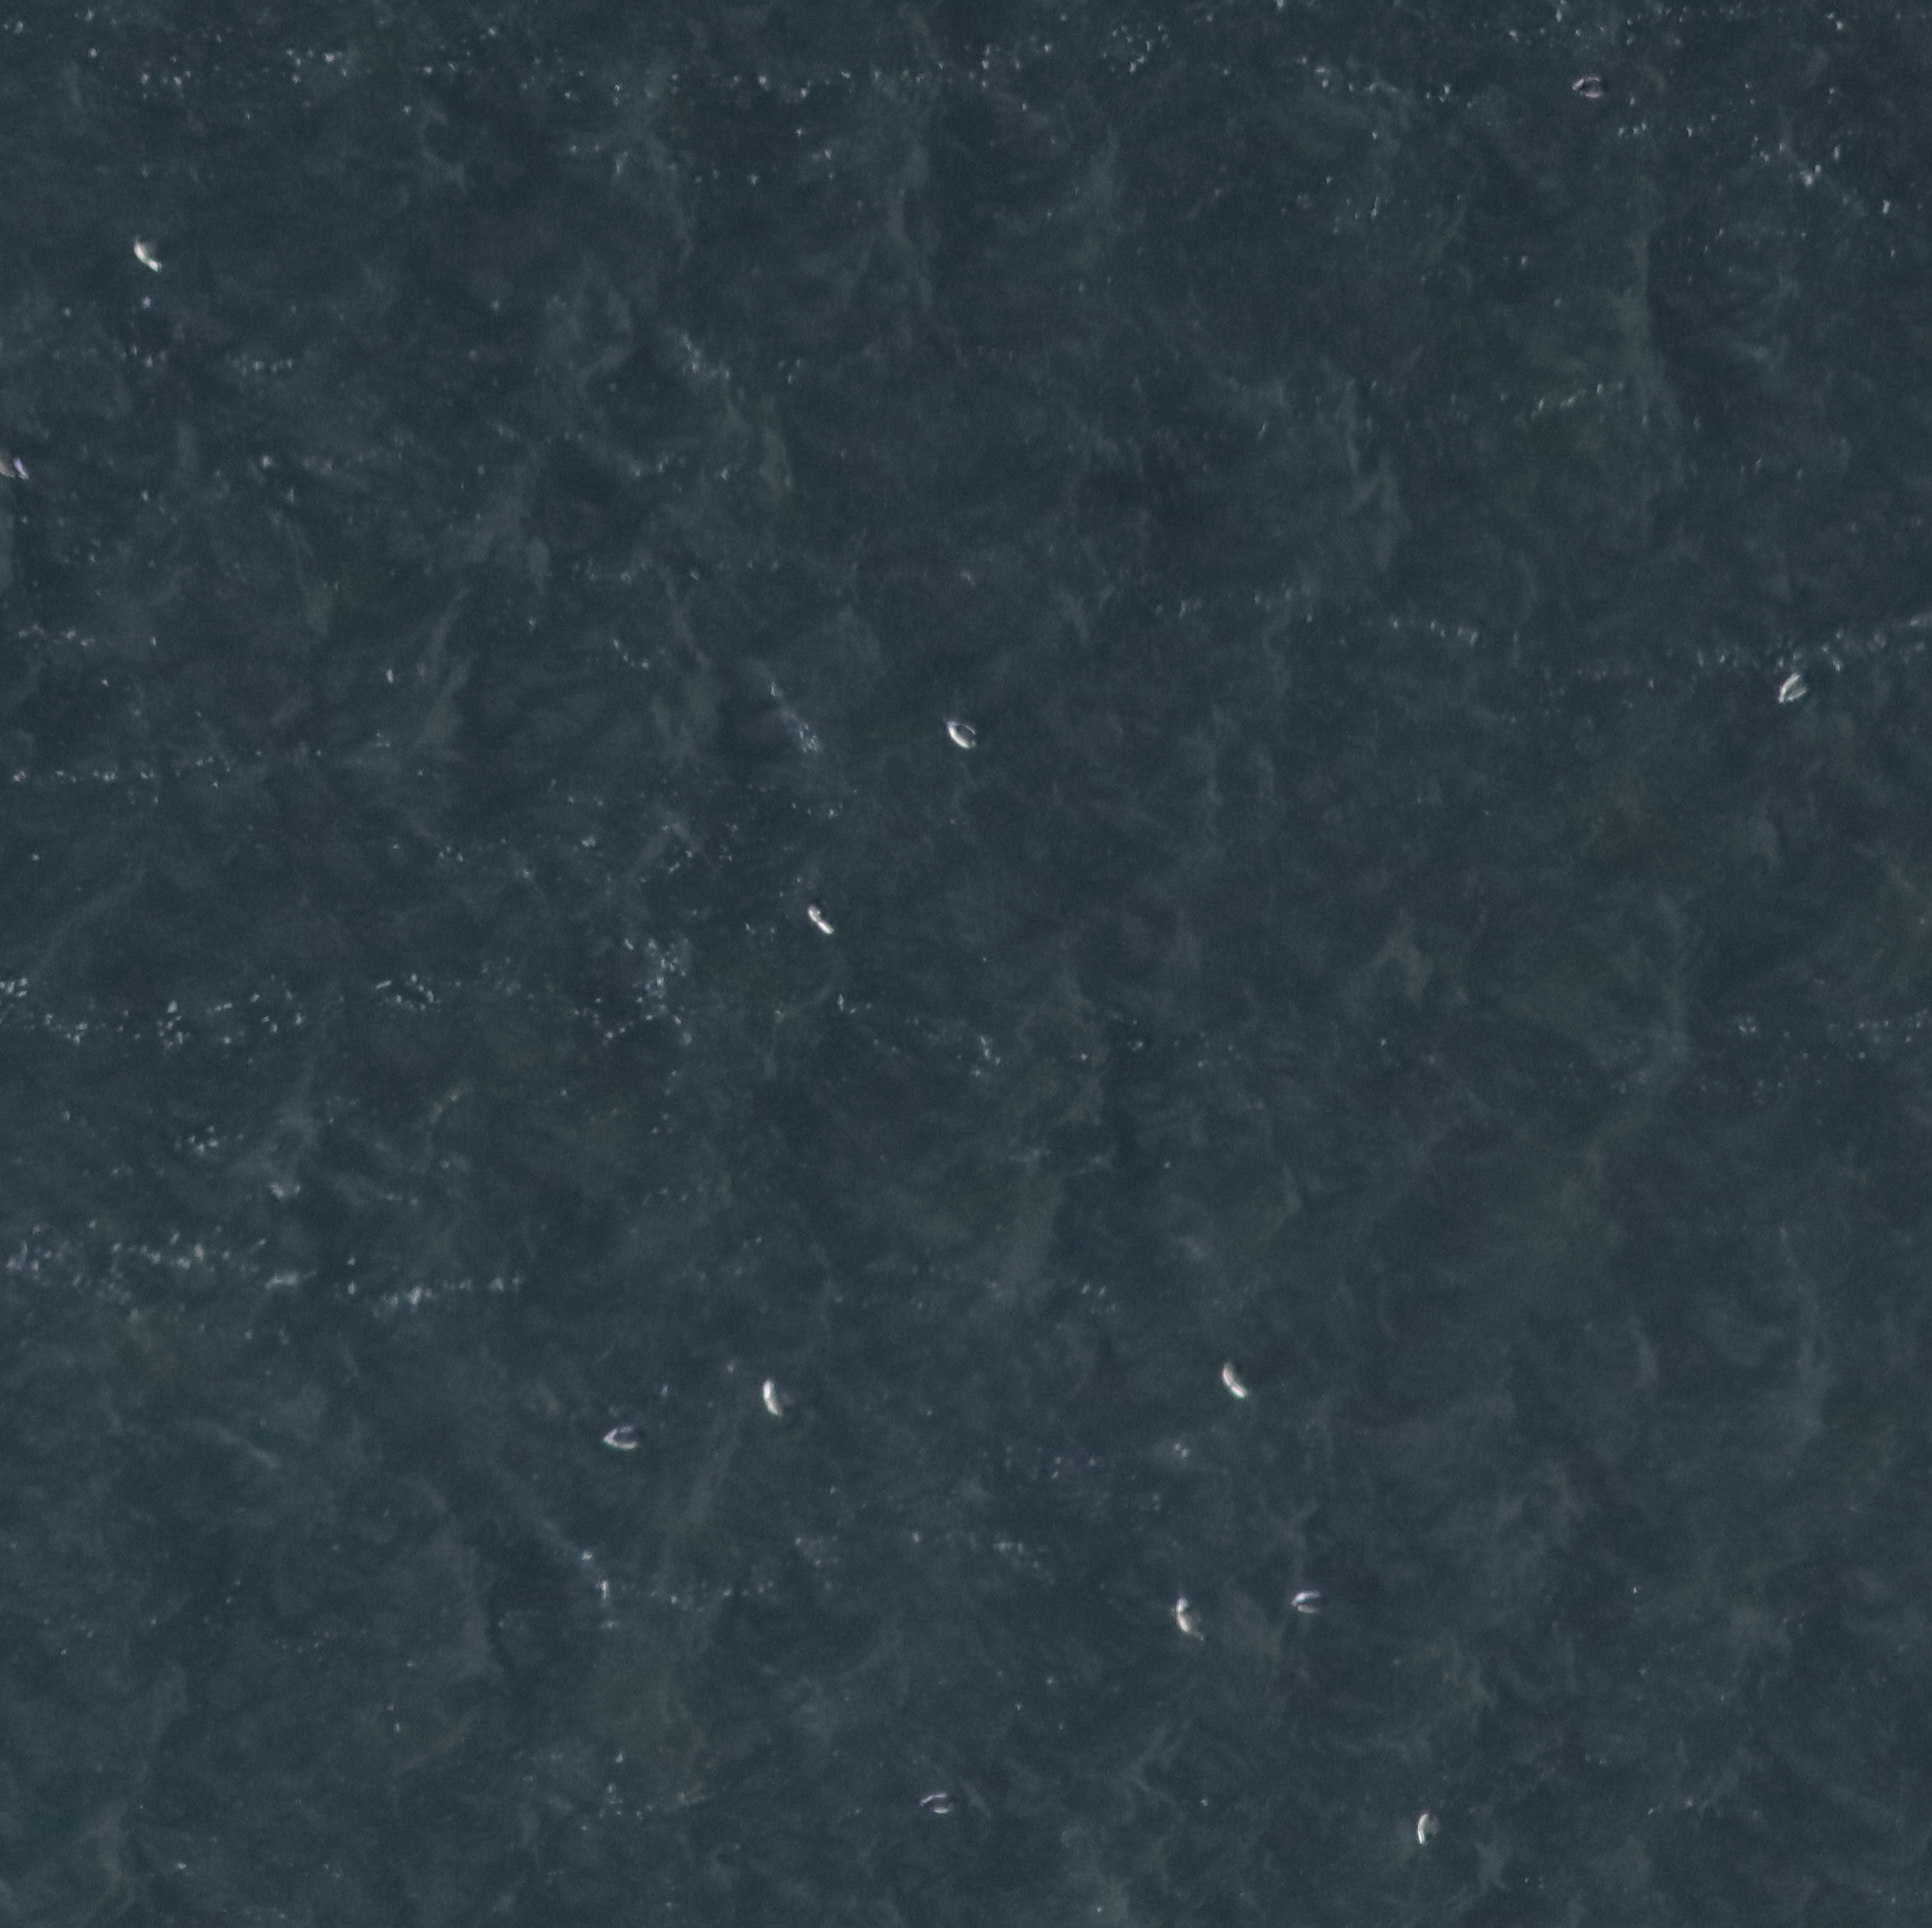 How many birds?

13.